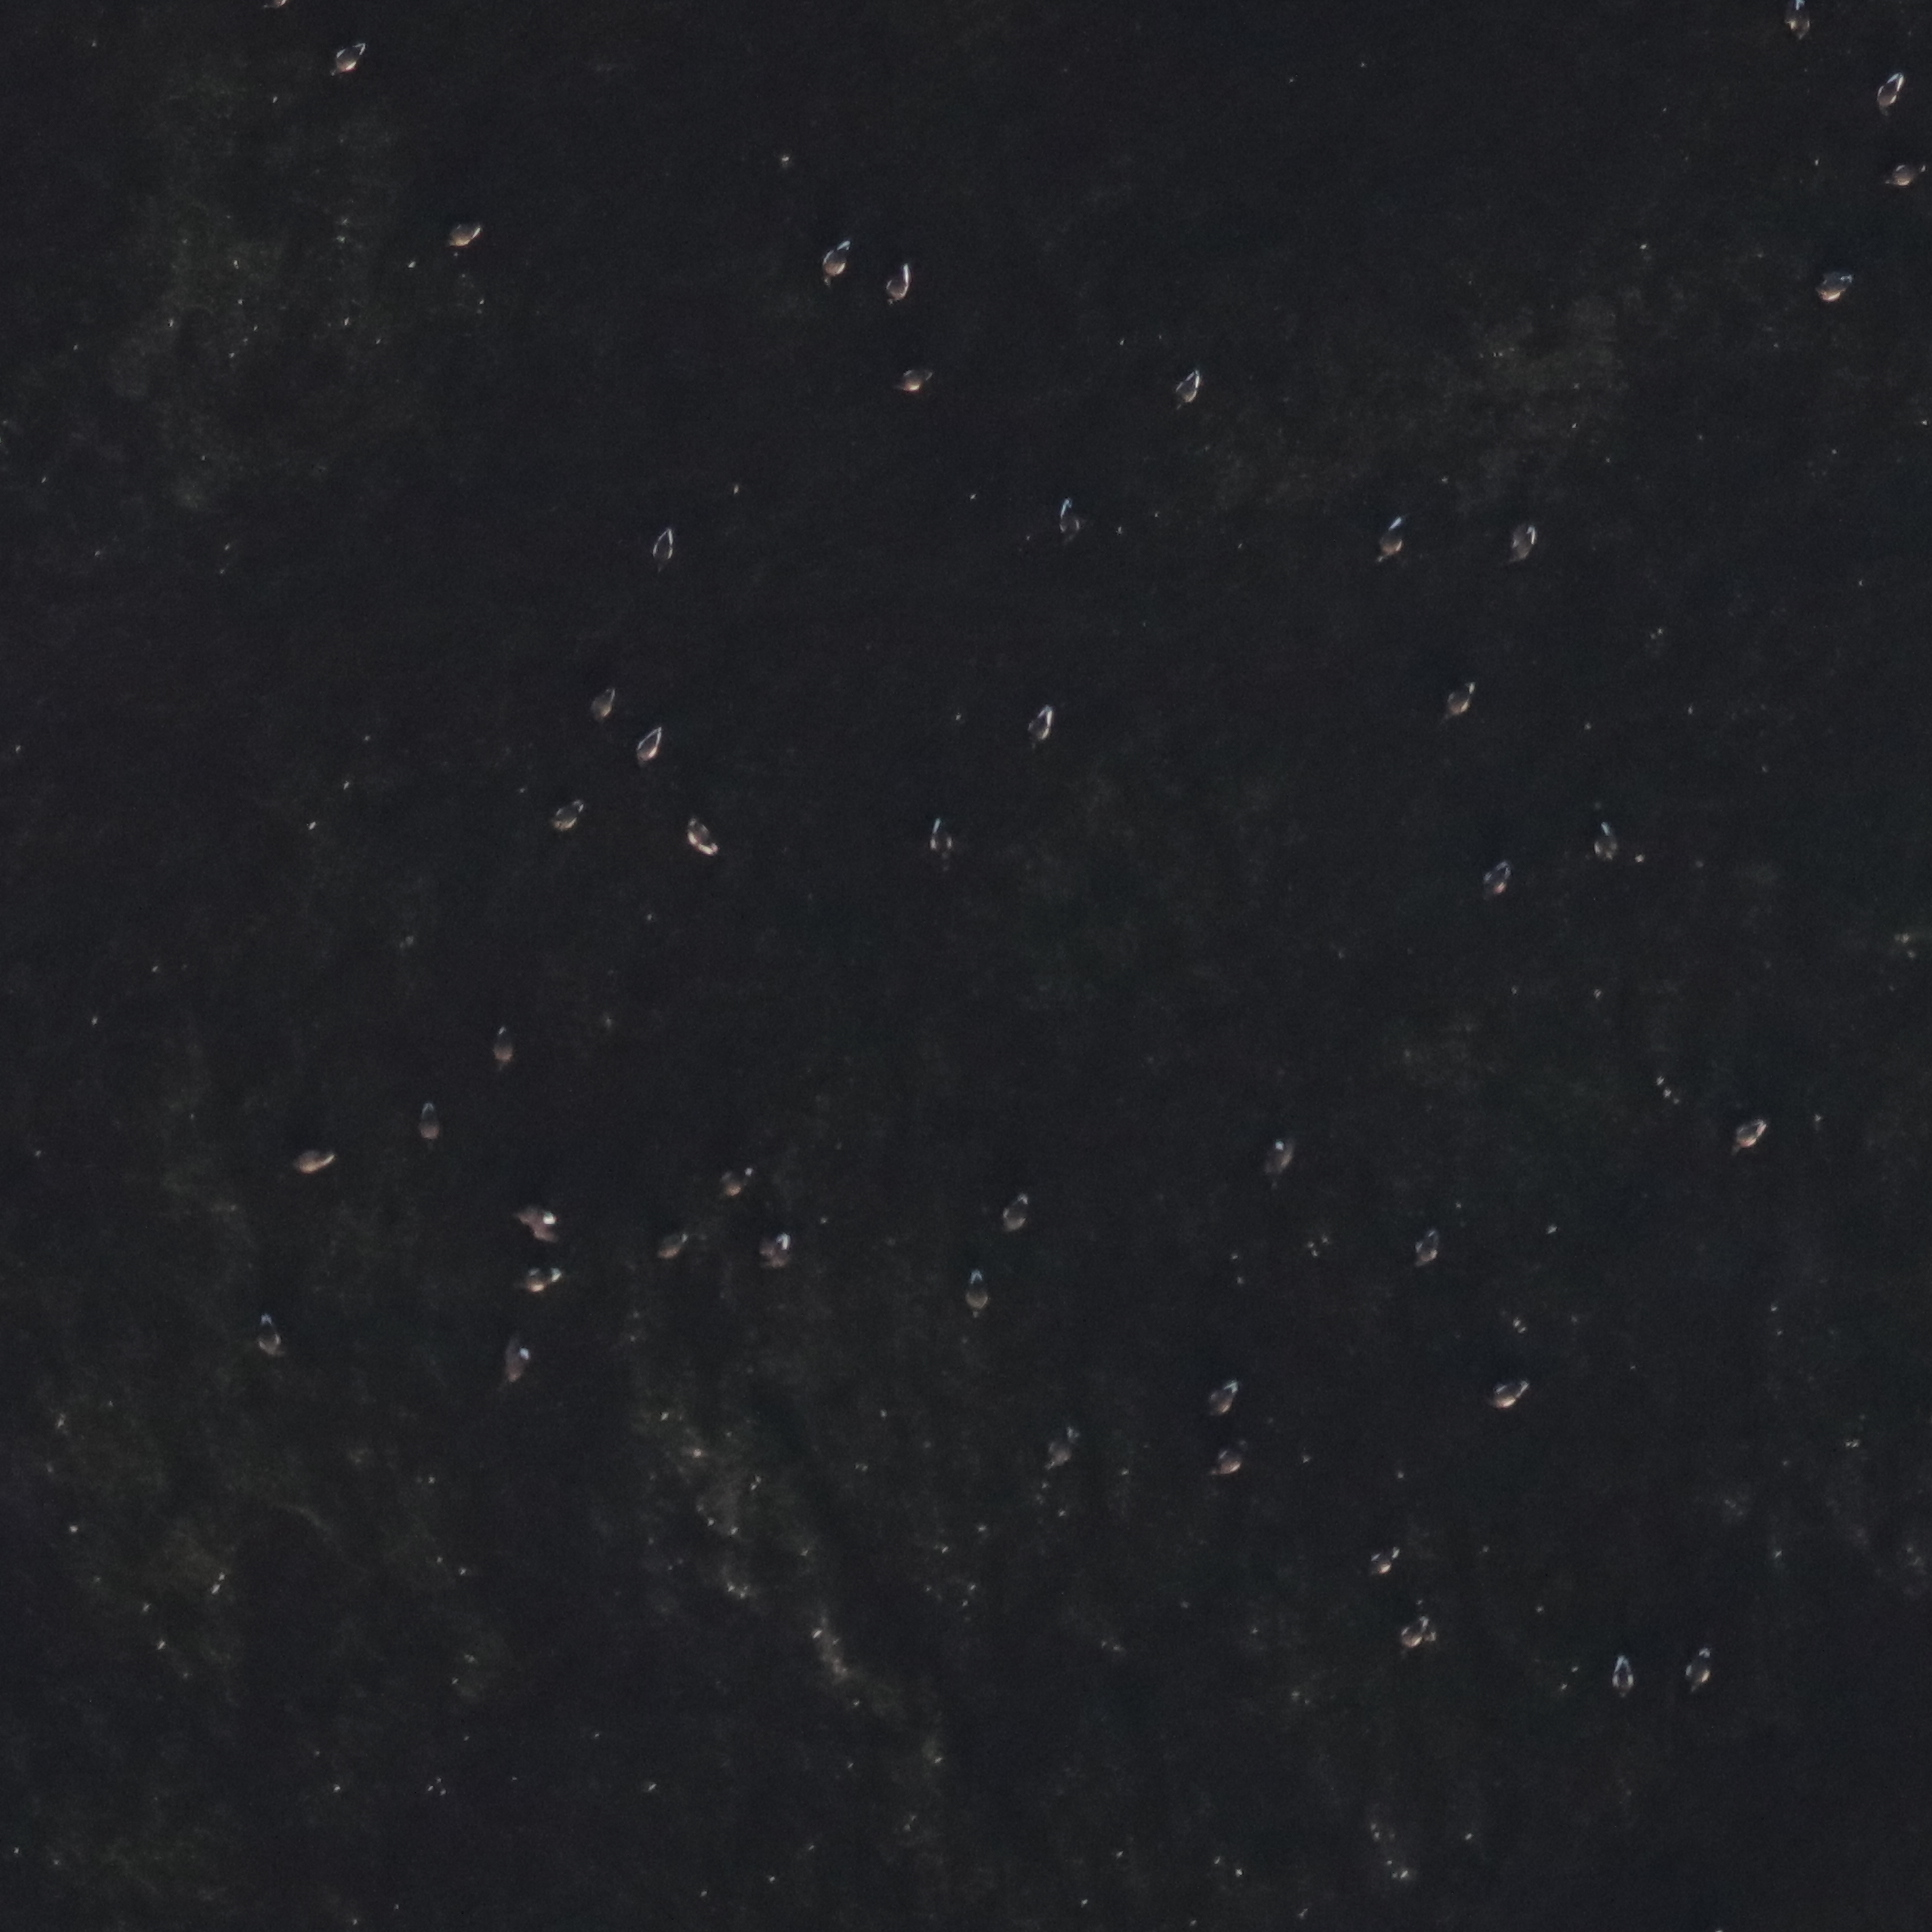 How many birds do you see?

45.